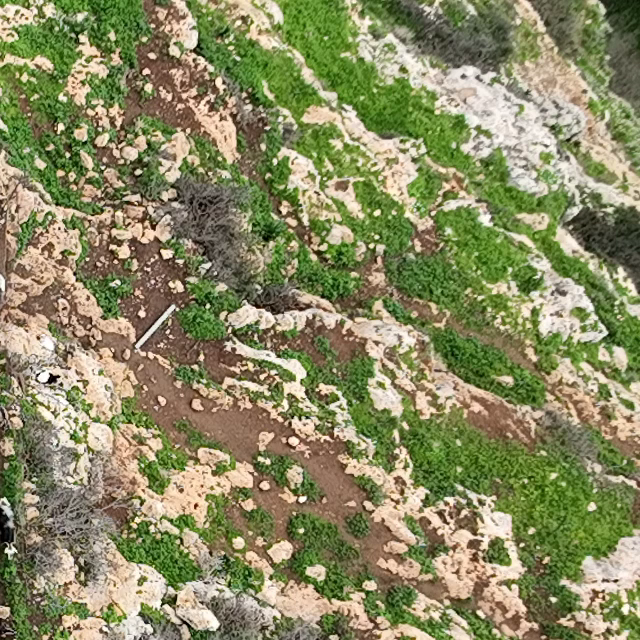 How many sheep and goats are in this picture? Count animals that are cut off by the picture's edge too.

4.